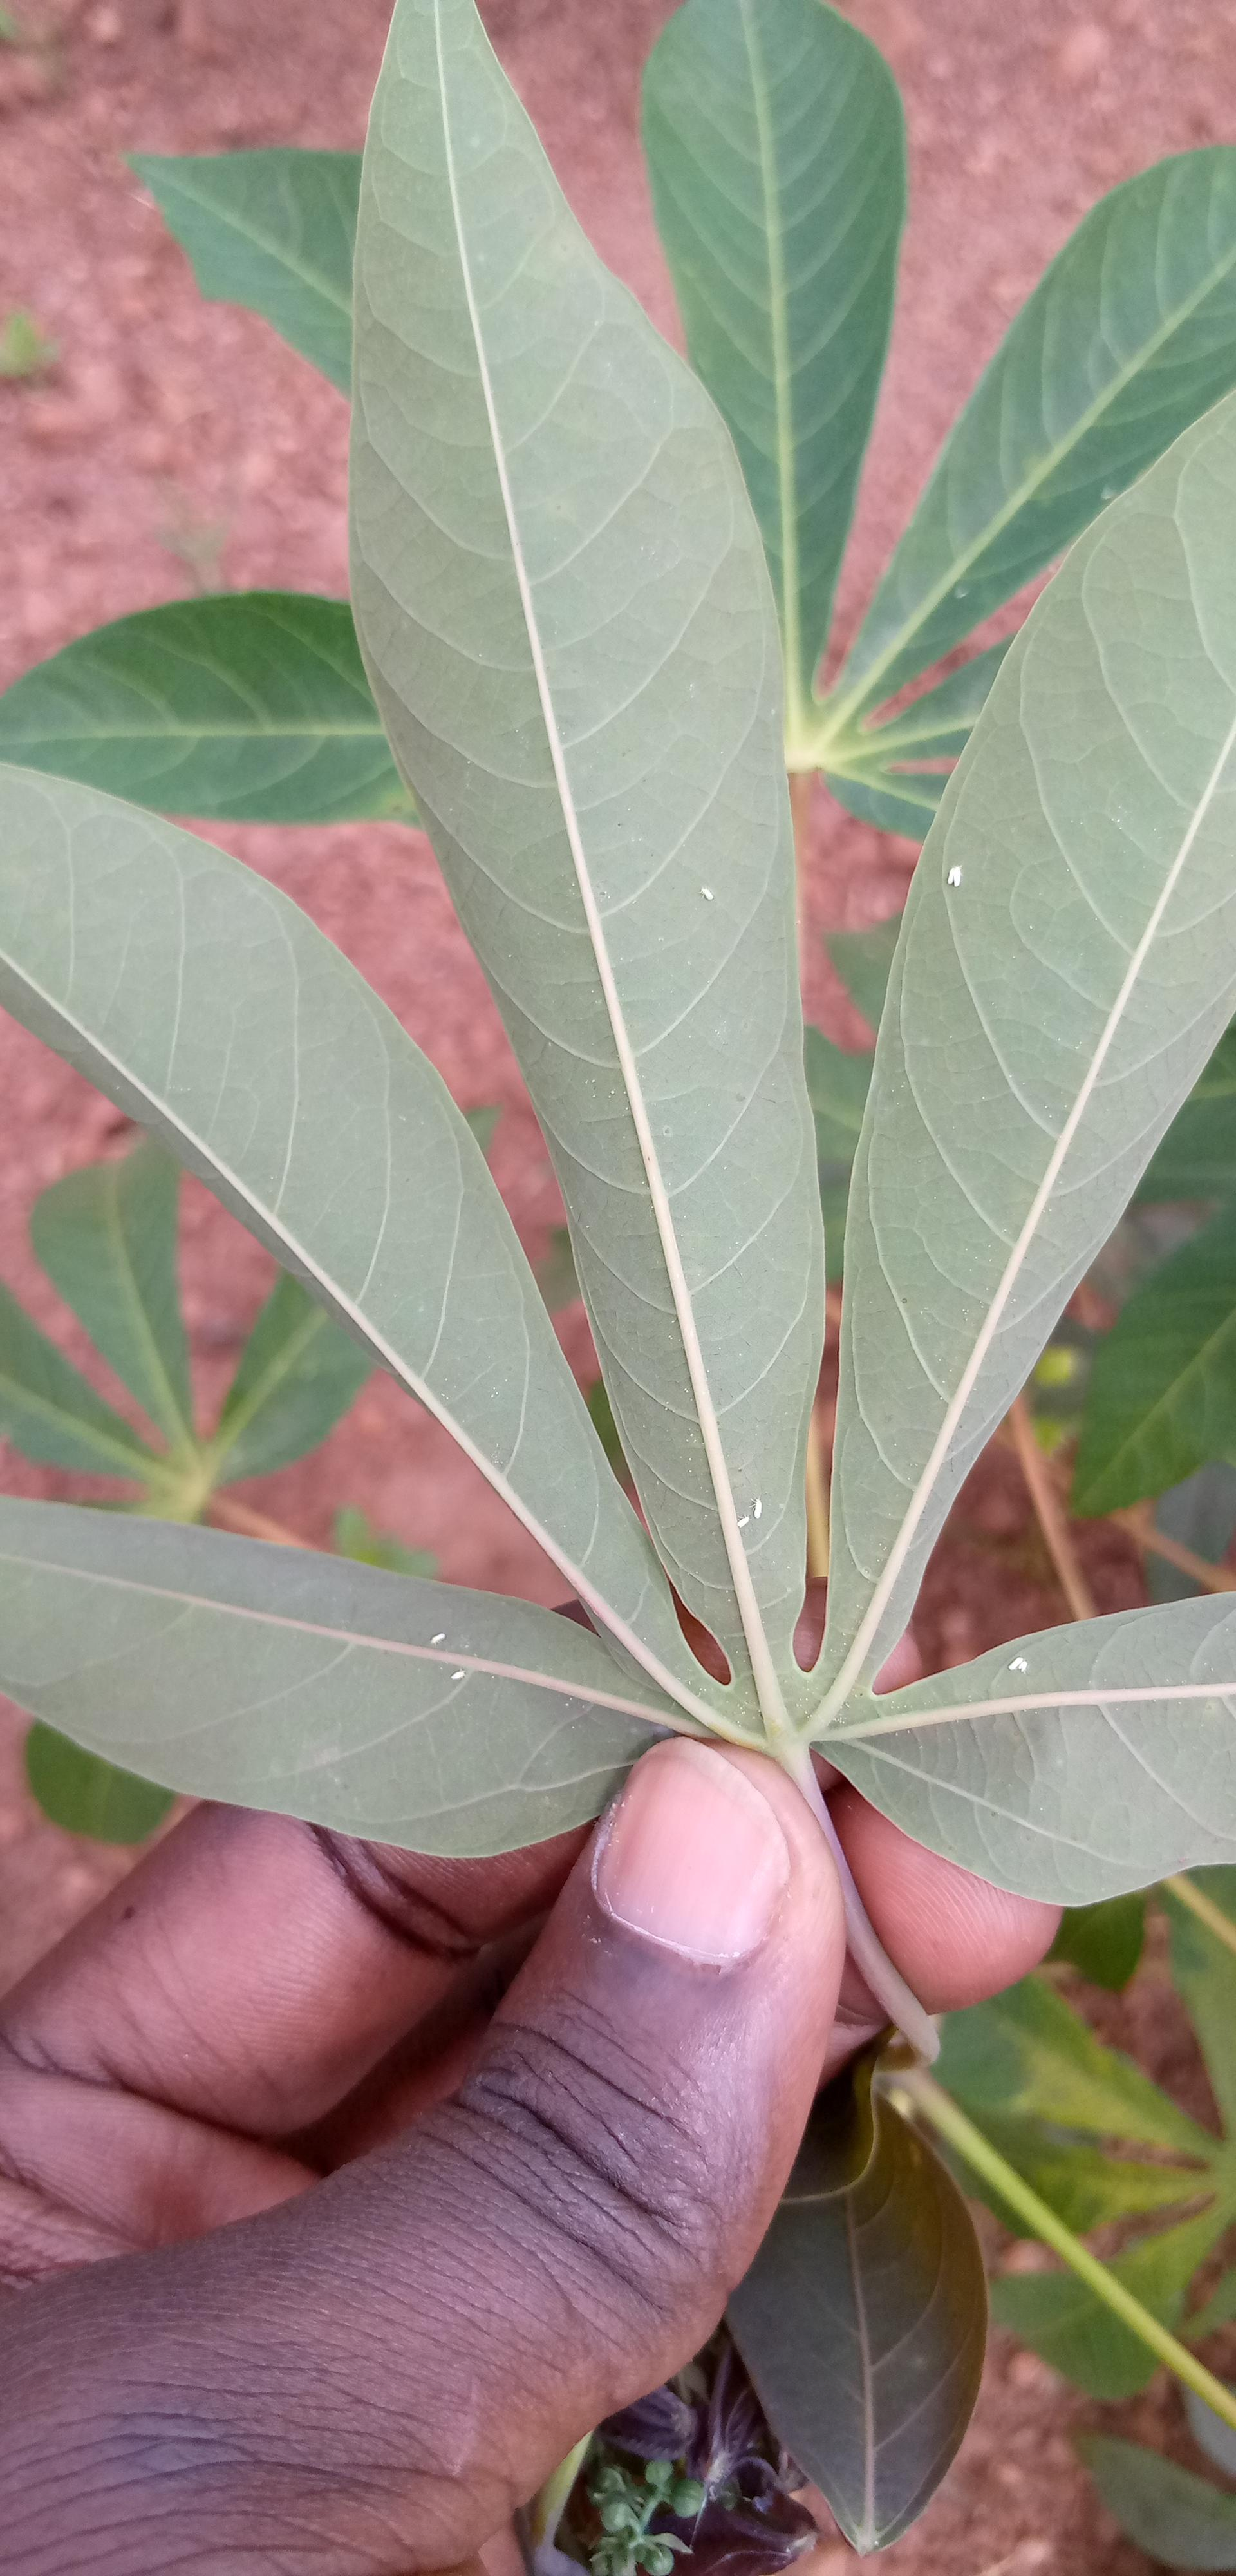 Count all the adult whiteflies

9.